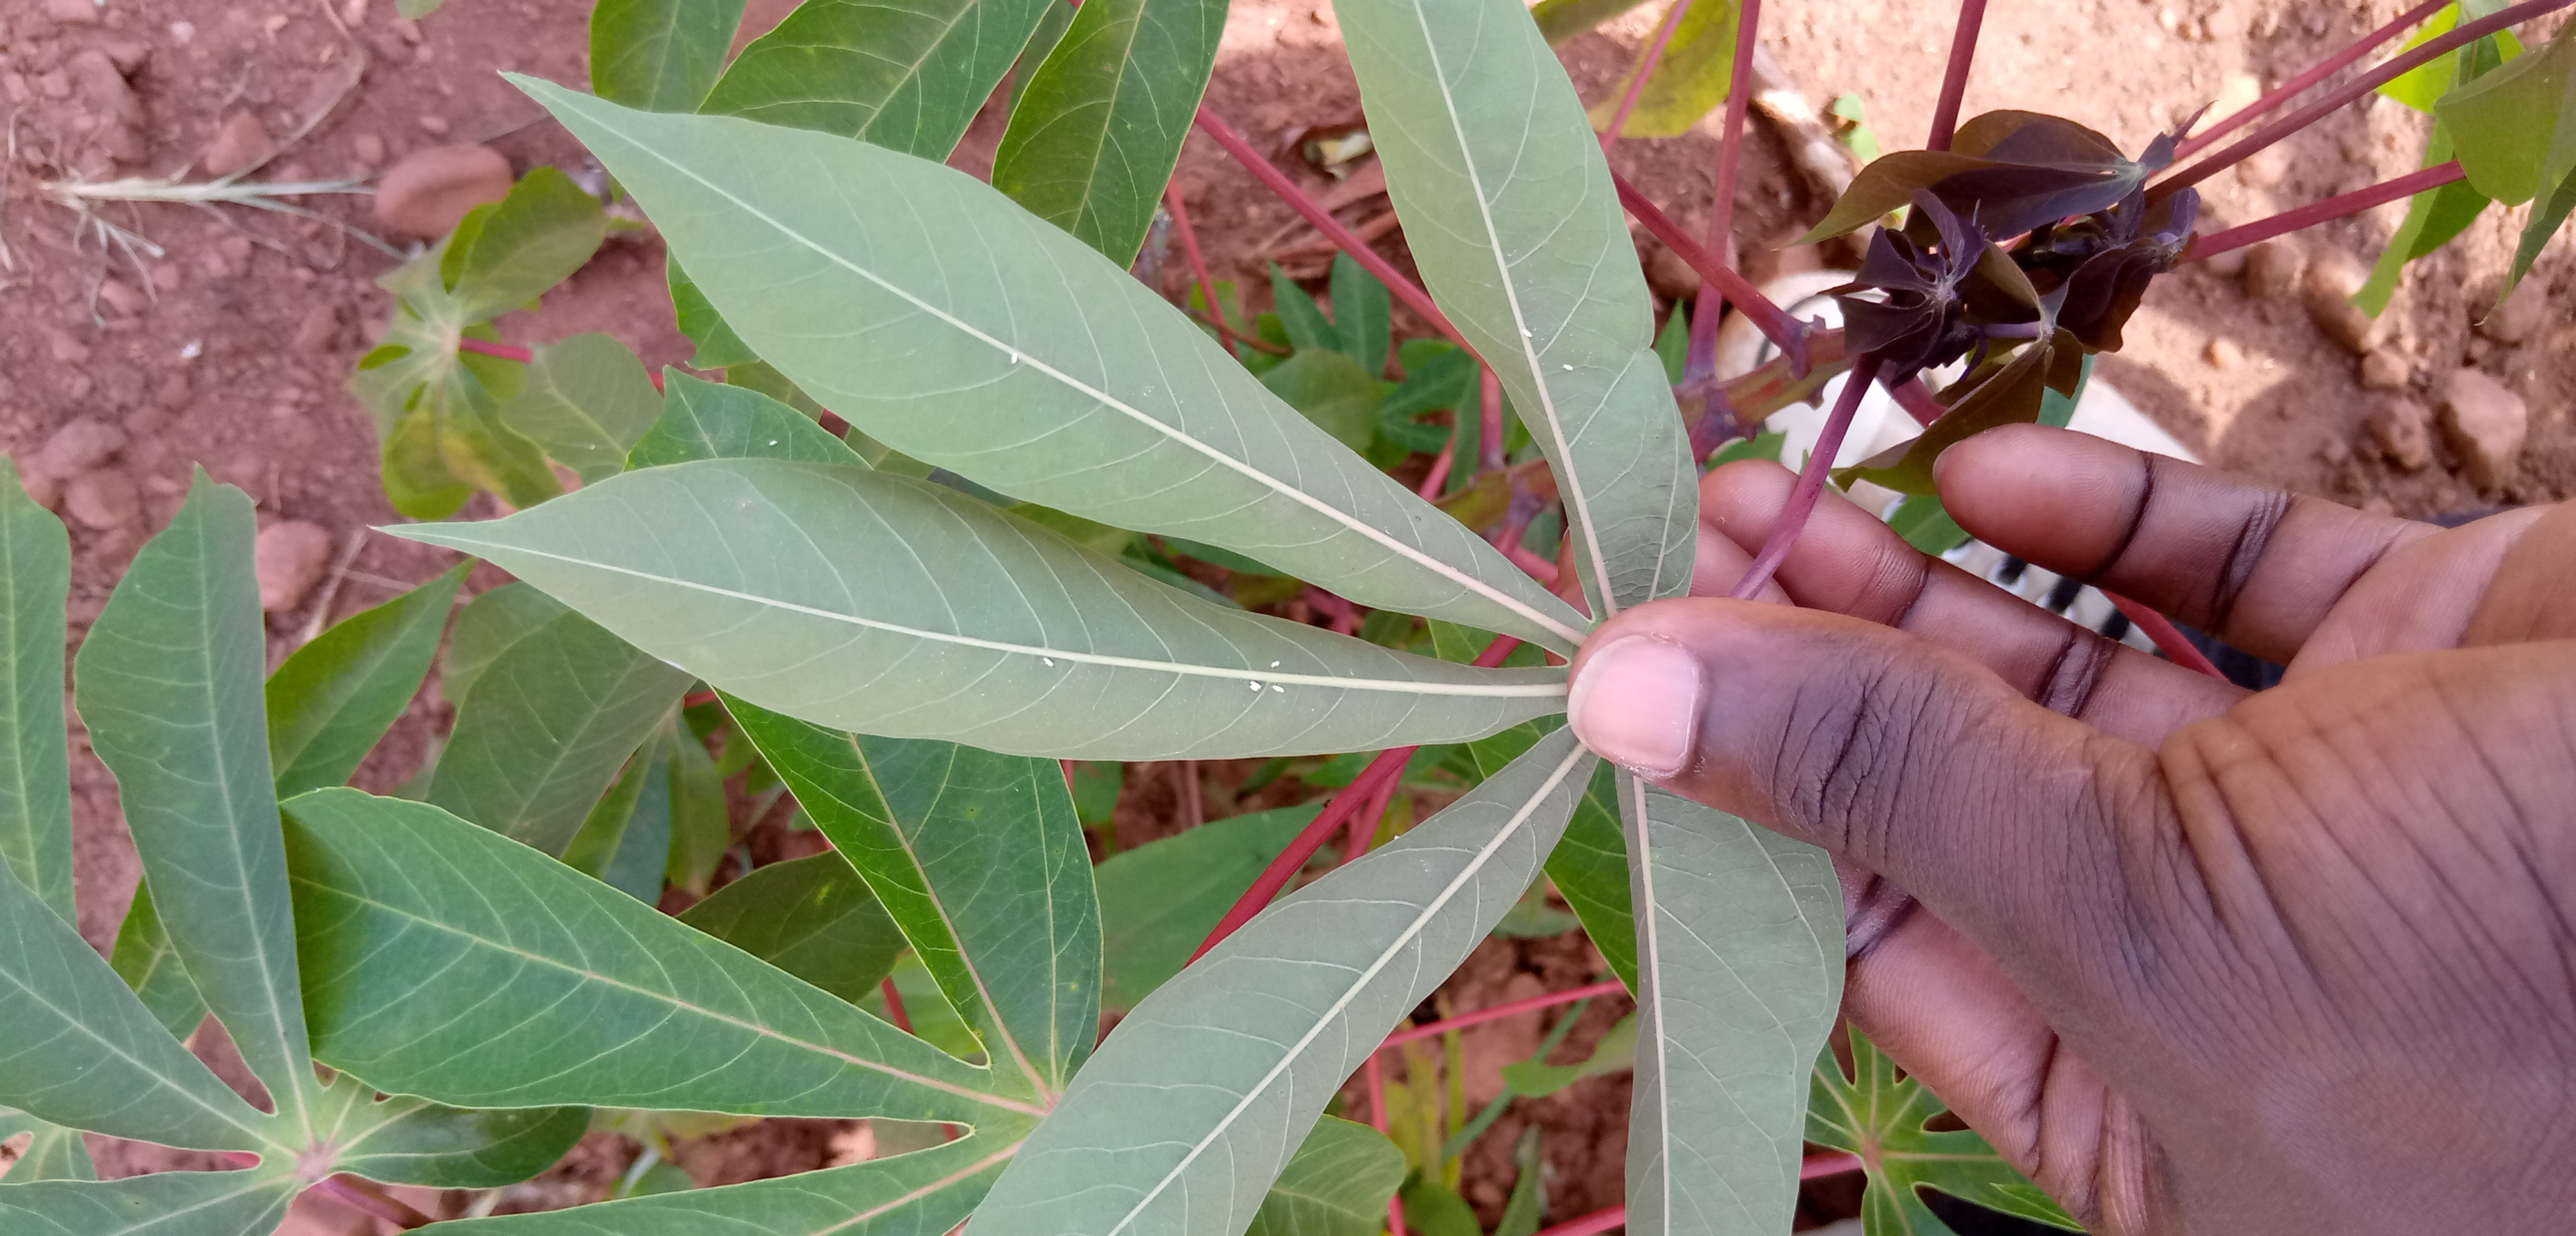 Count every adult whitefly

9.